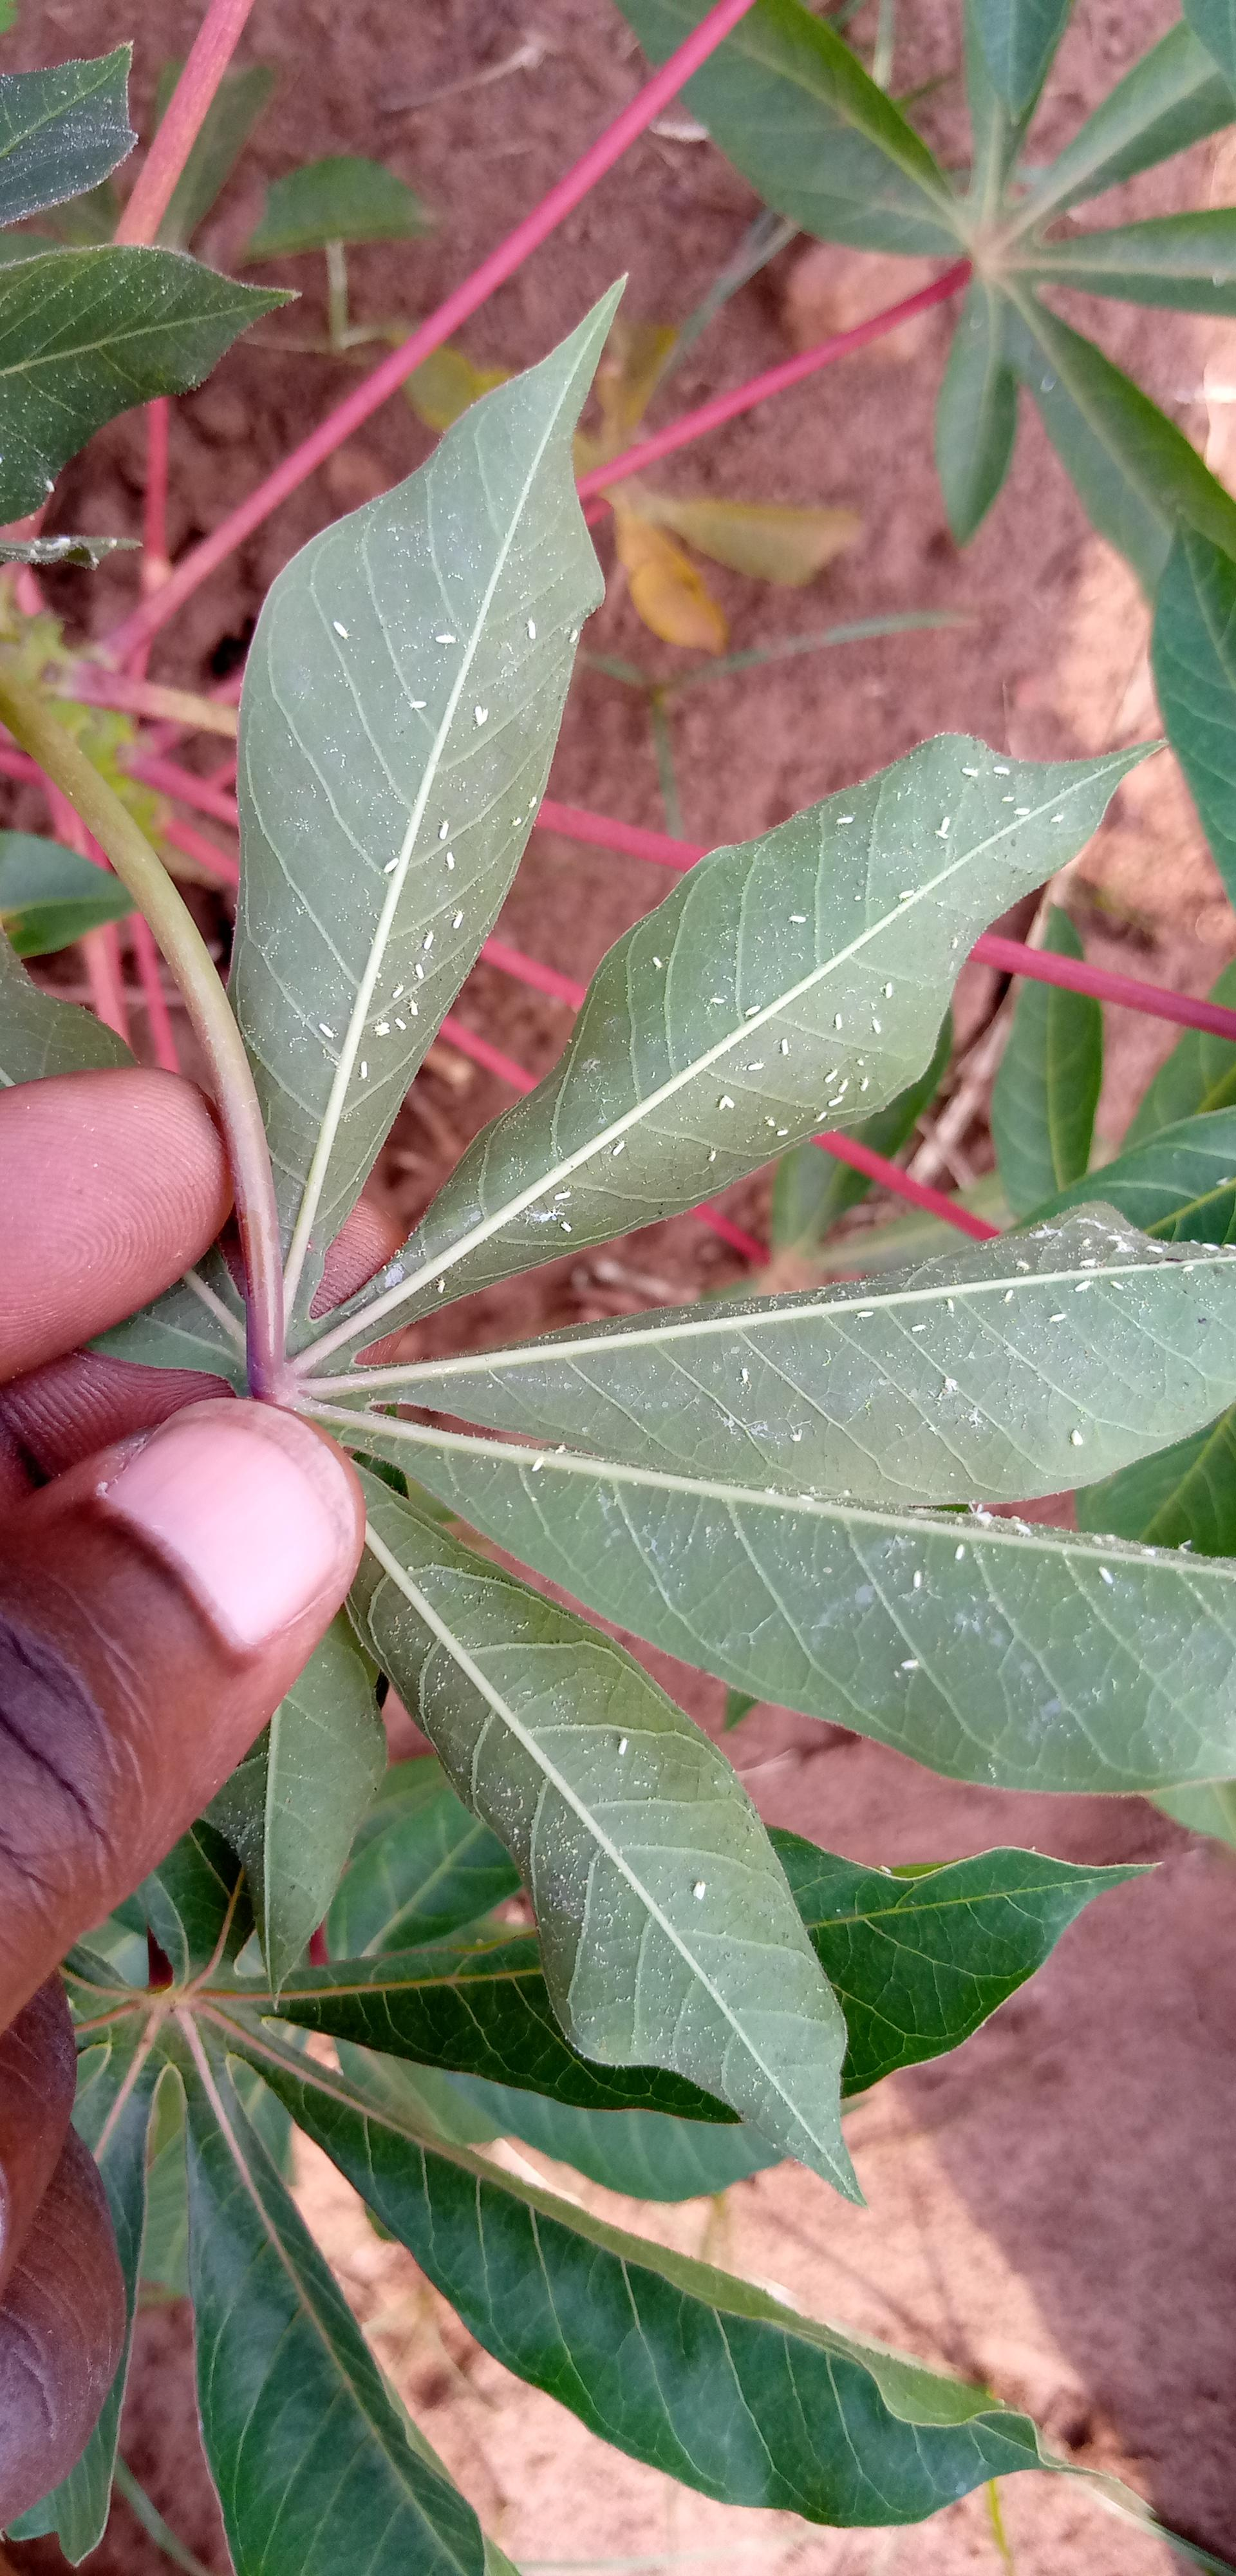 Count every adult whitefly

93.